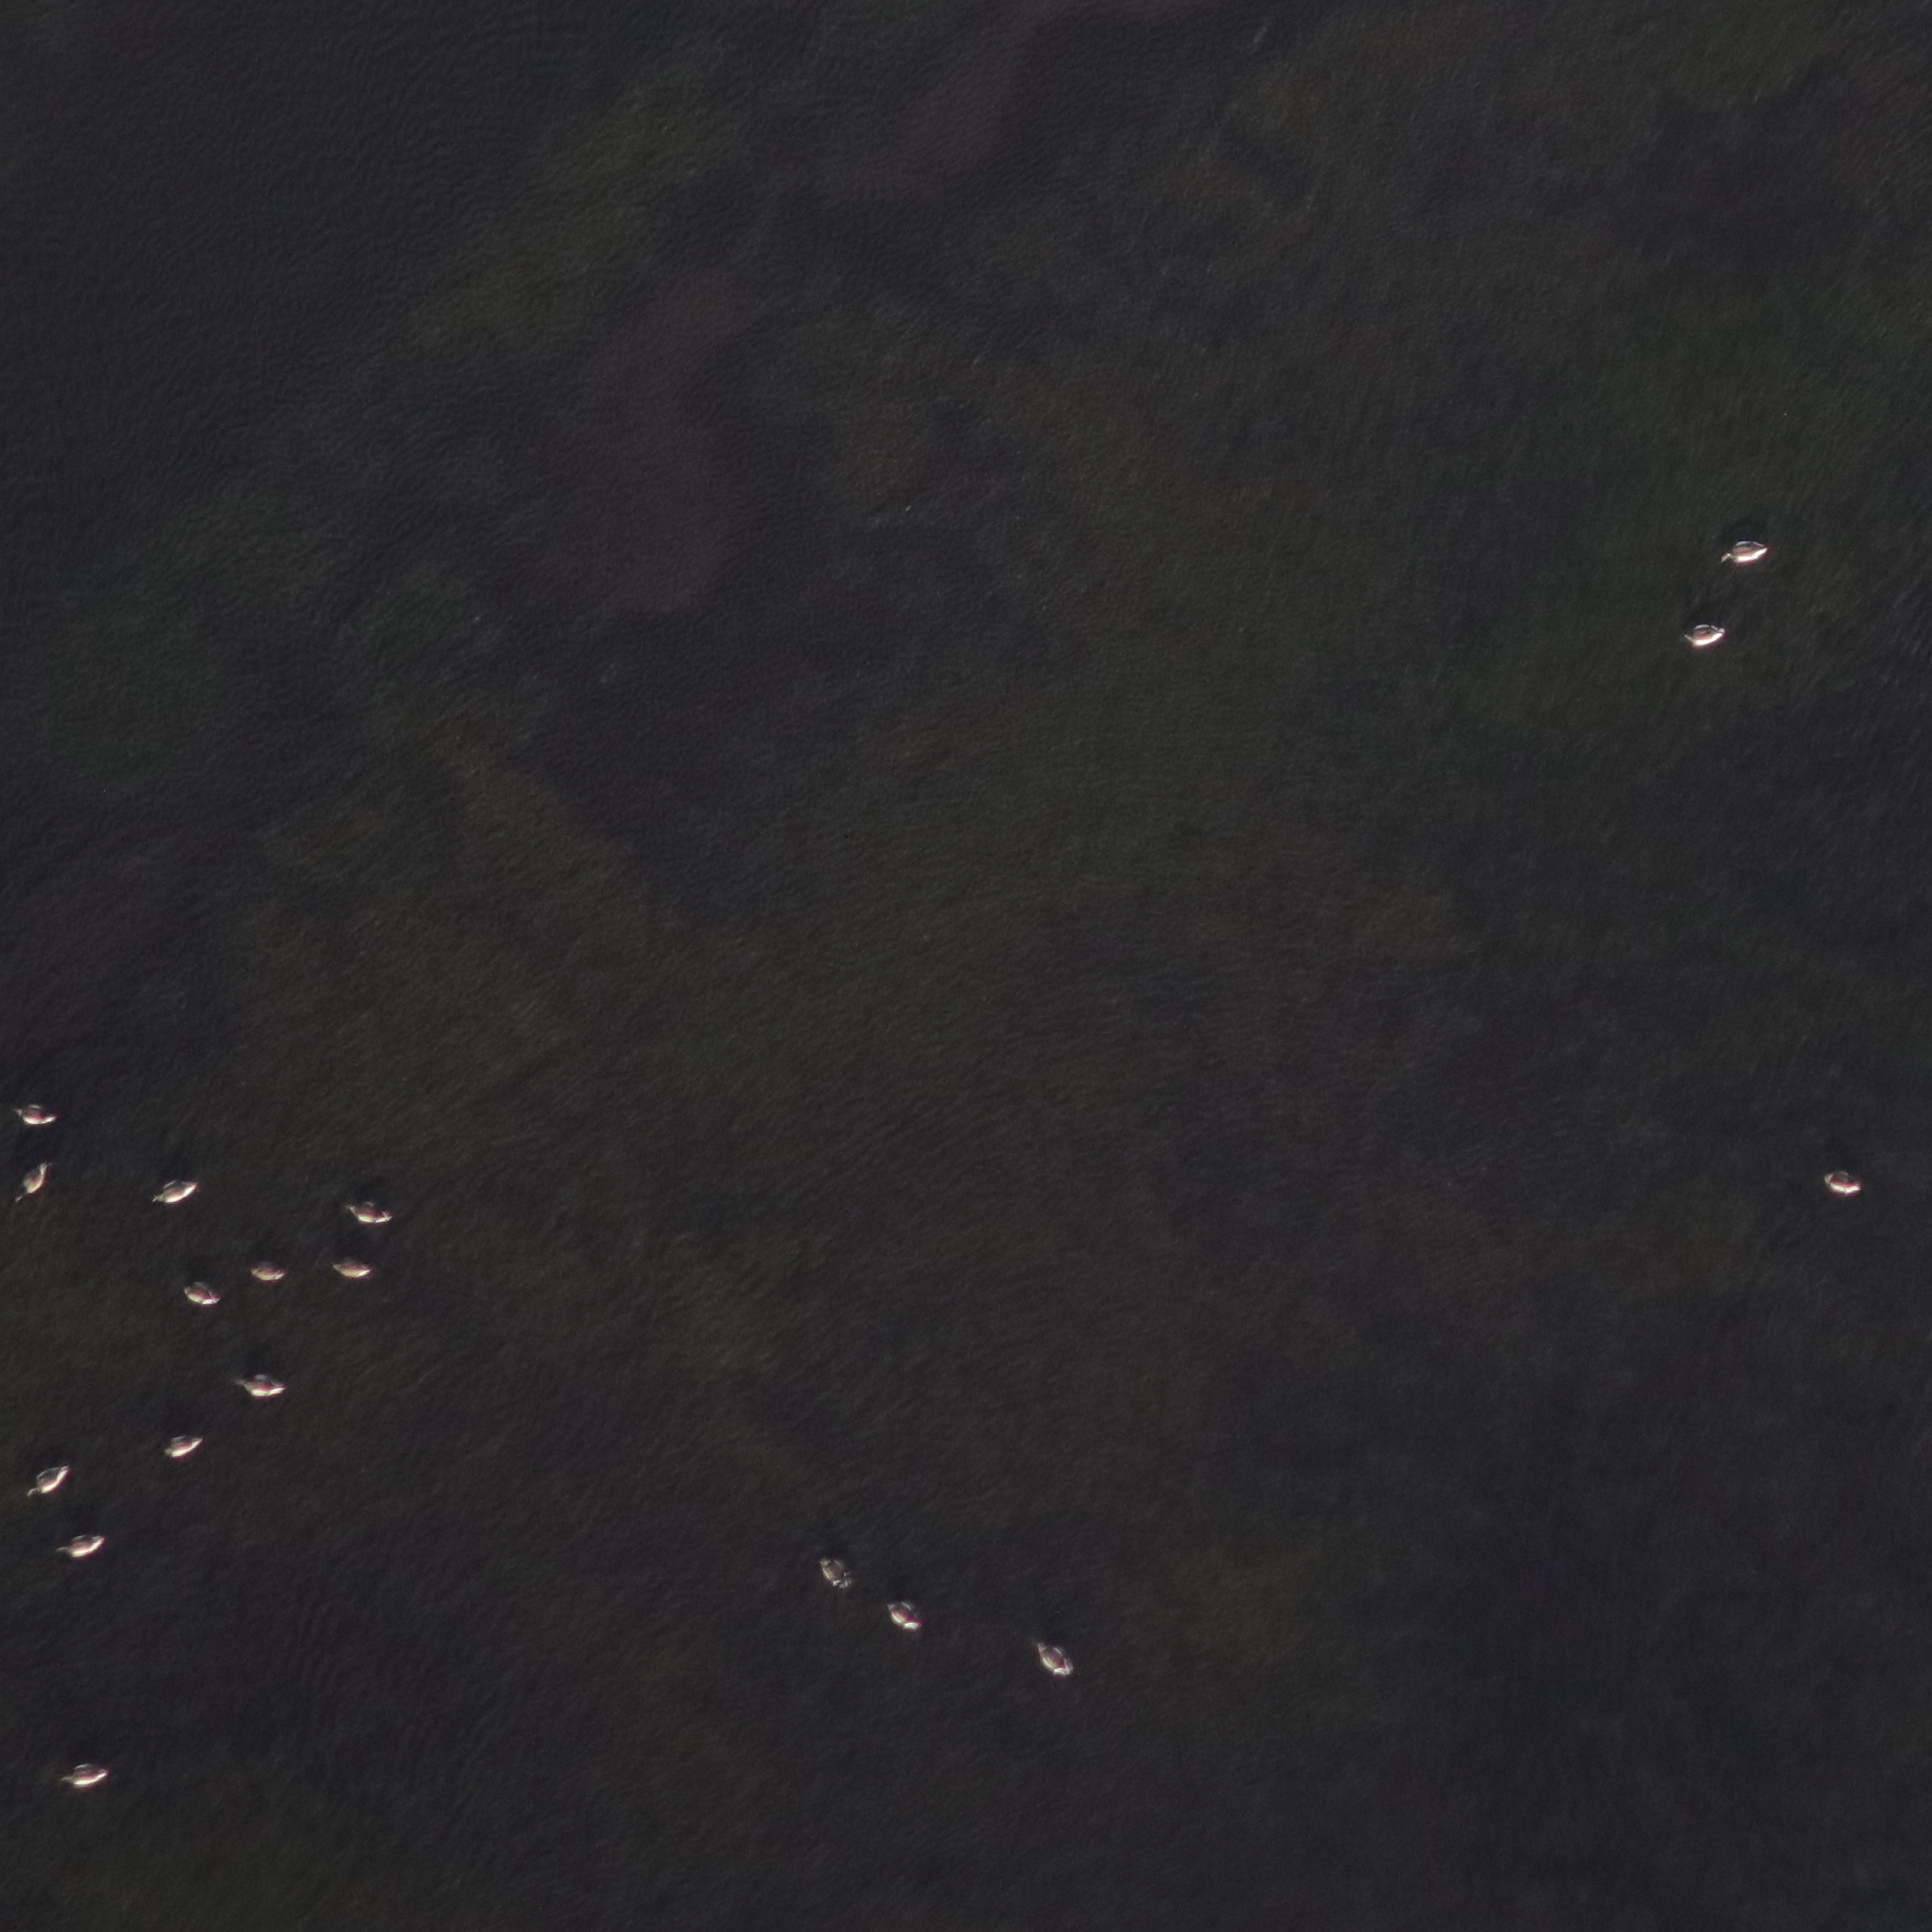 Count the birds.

18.